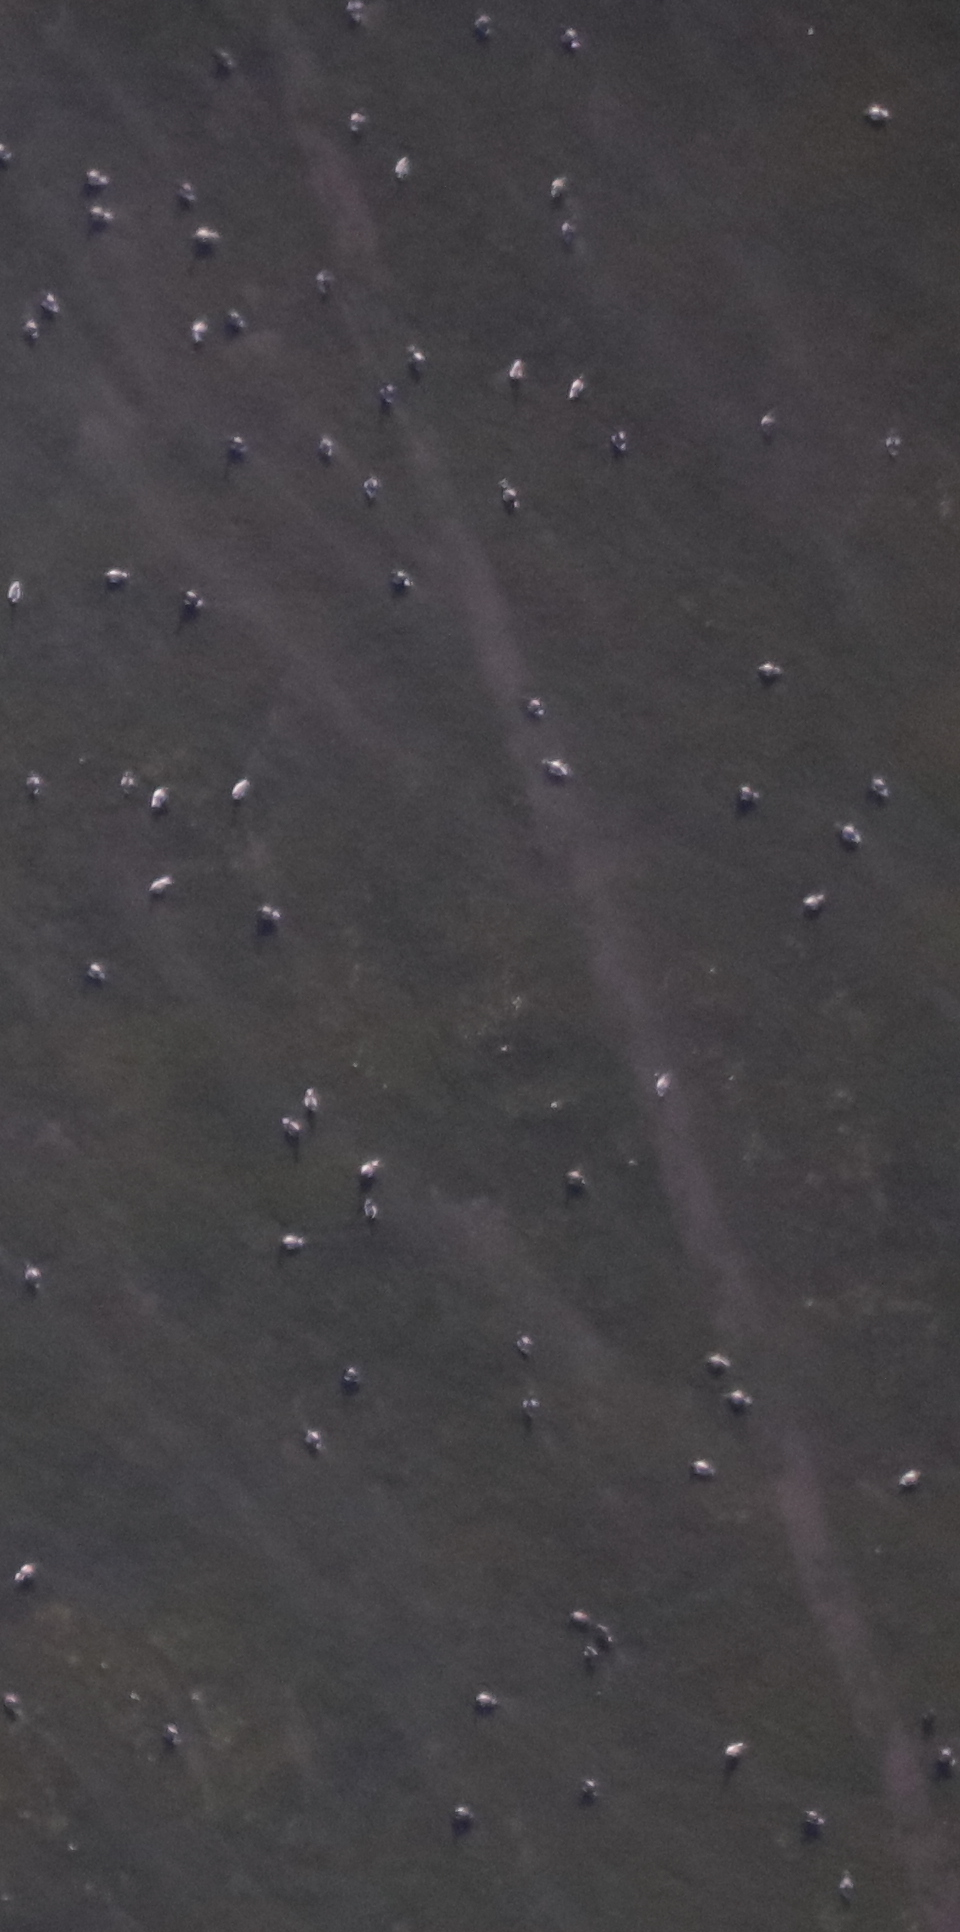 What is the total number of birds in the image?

76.